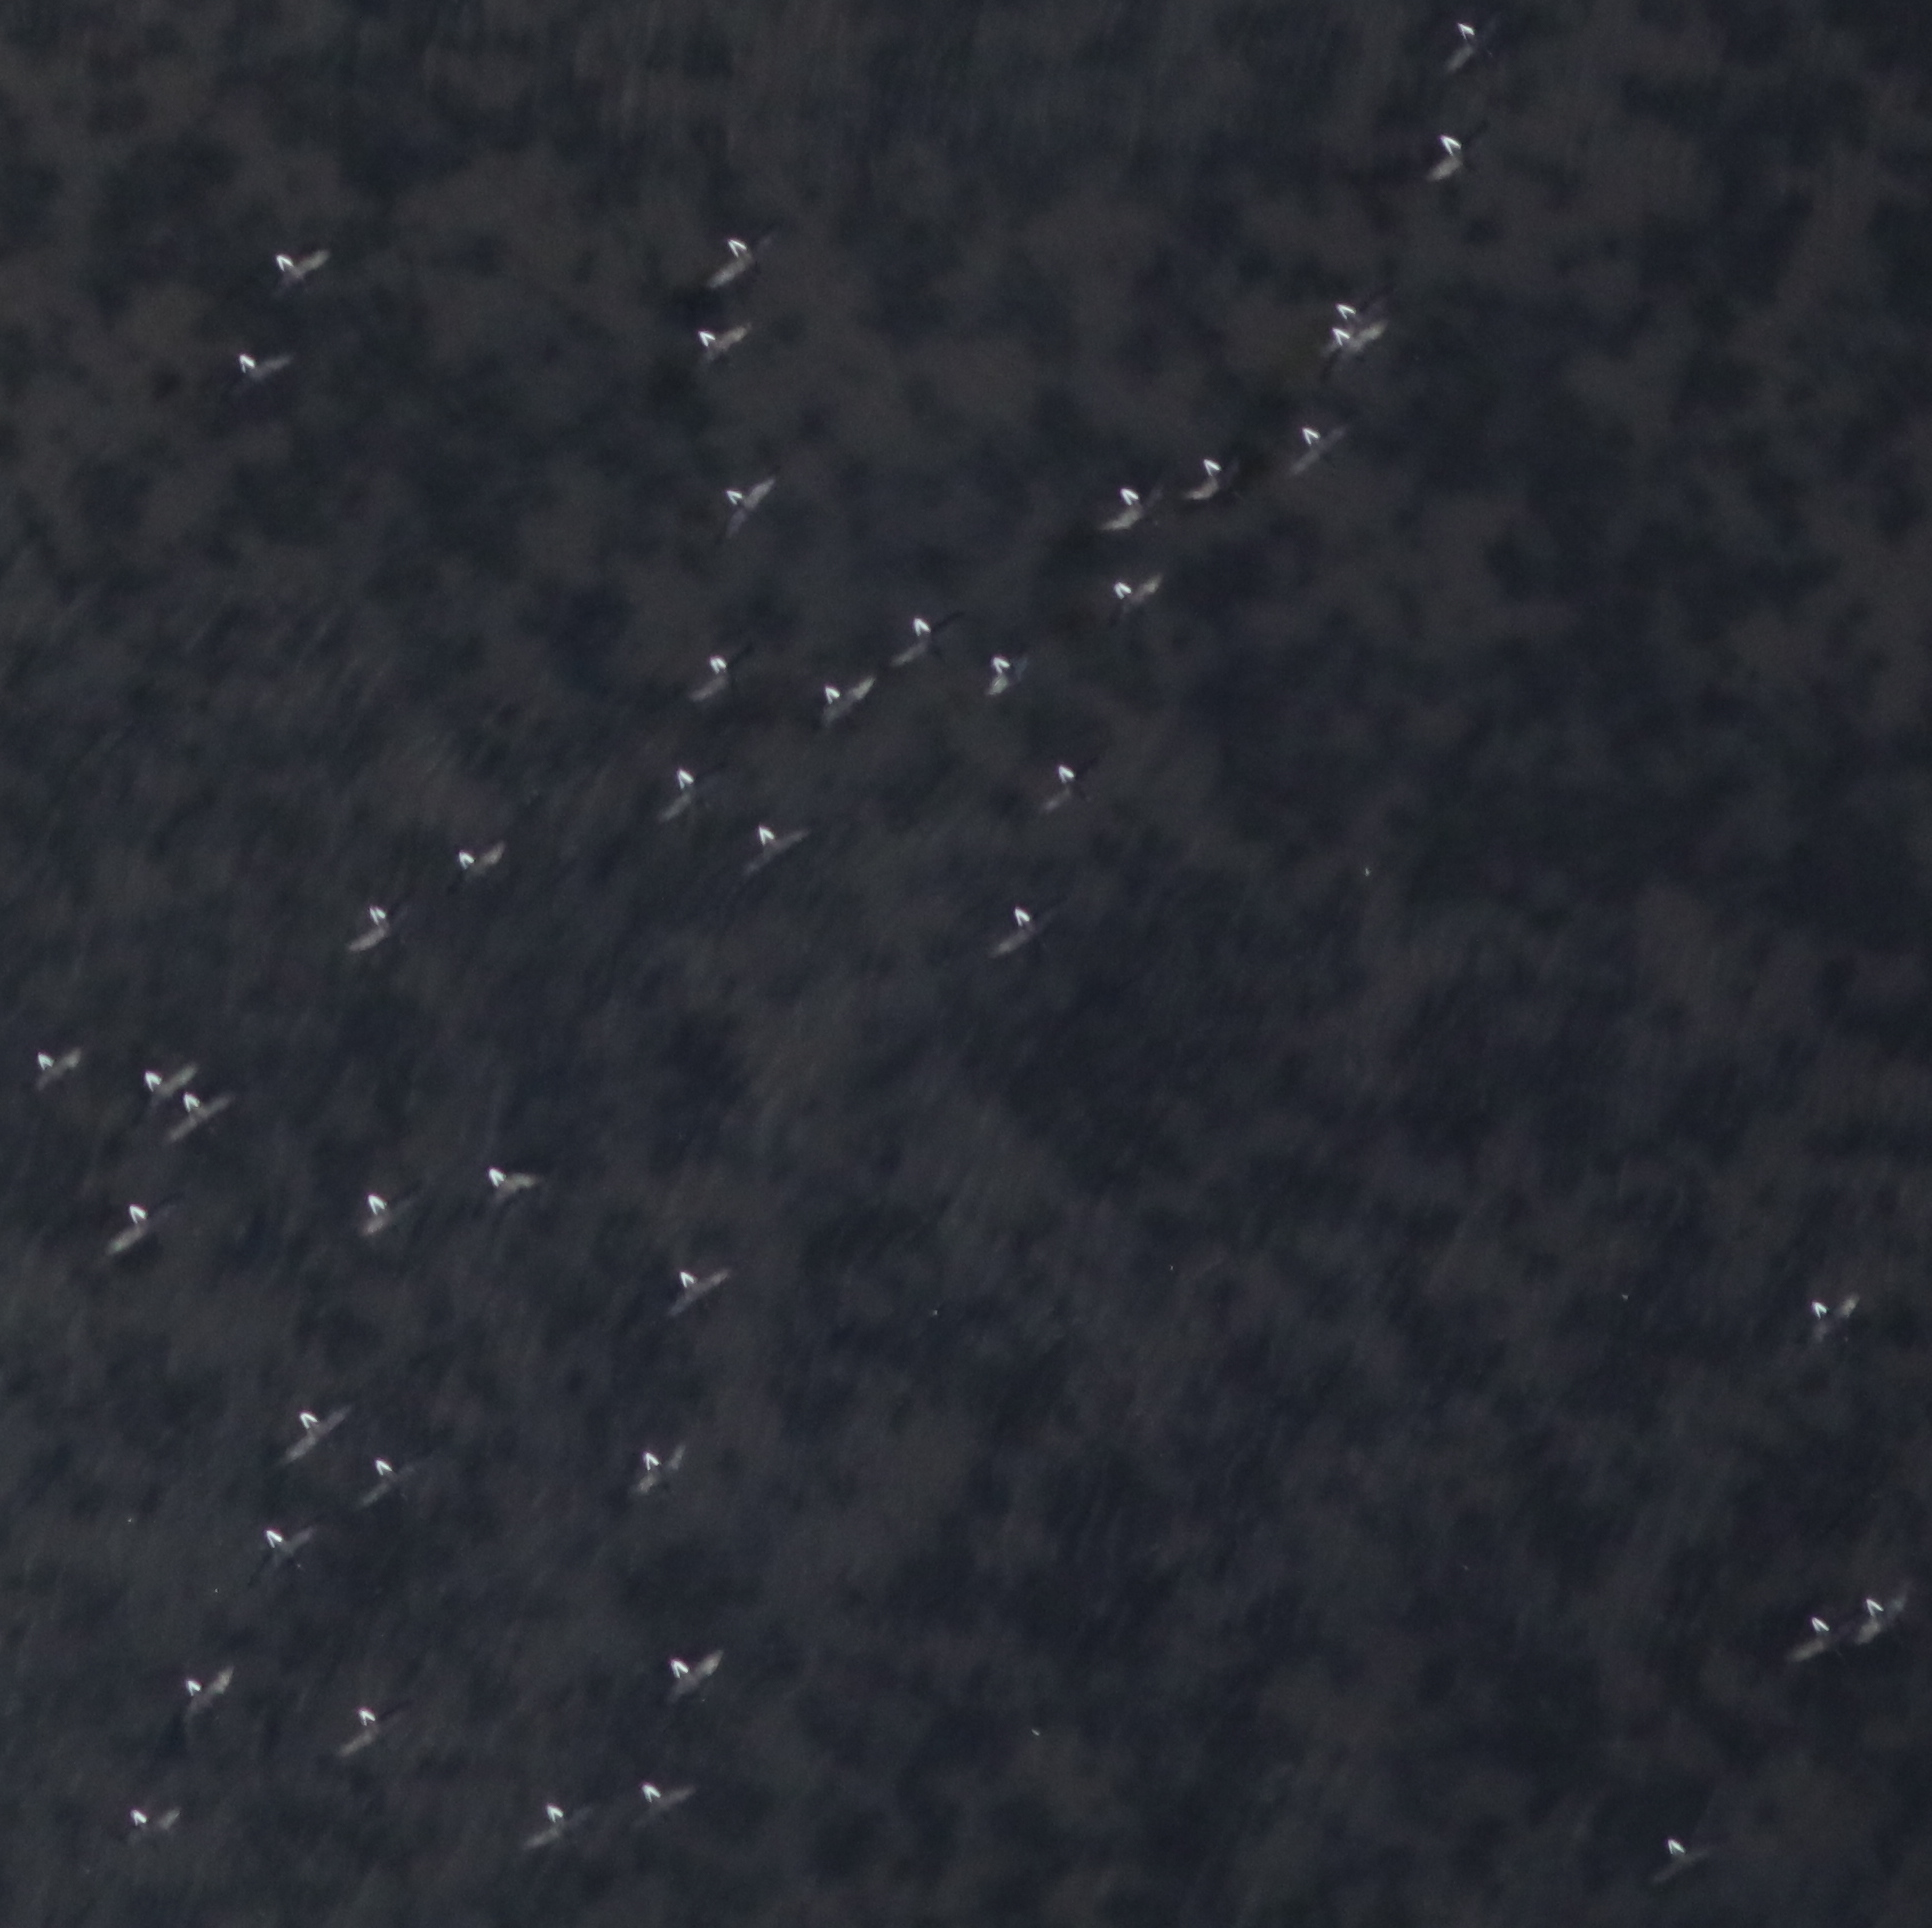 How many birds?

43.